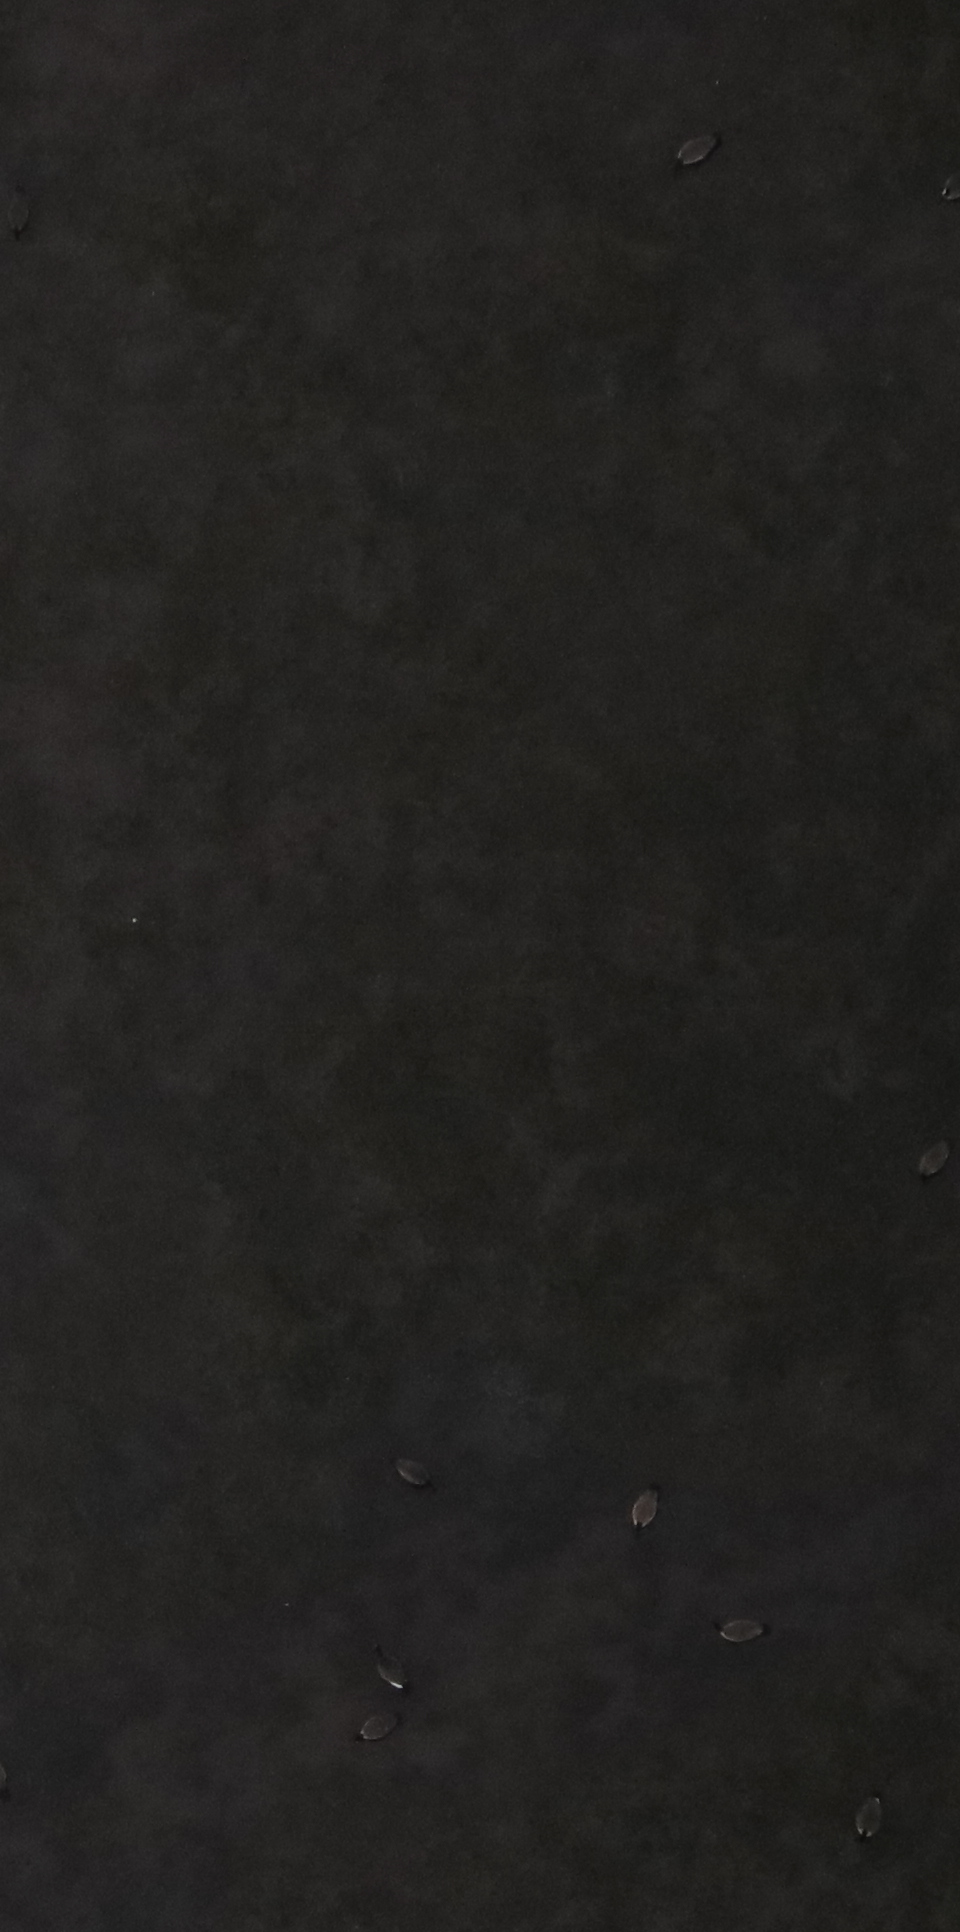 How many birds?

10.